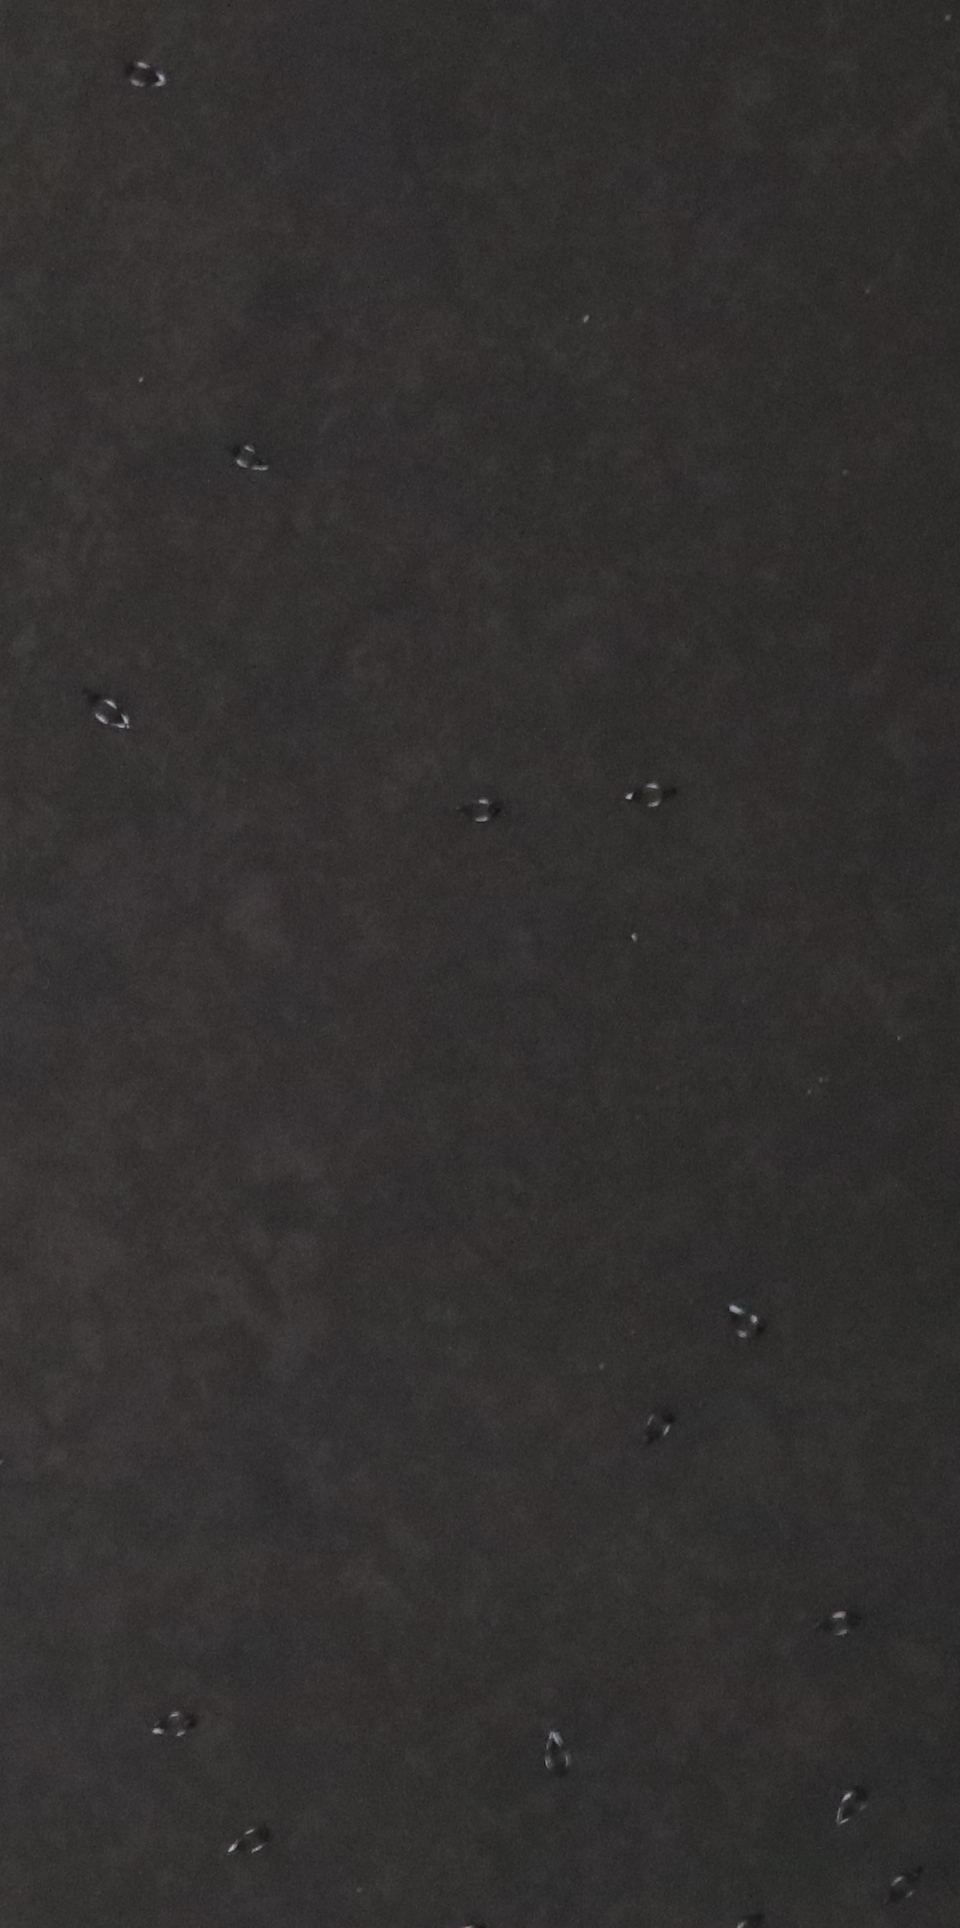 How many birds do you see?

13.